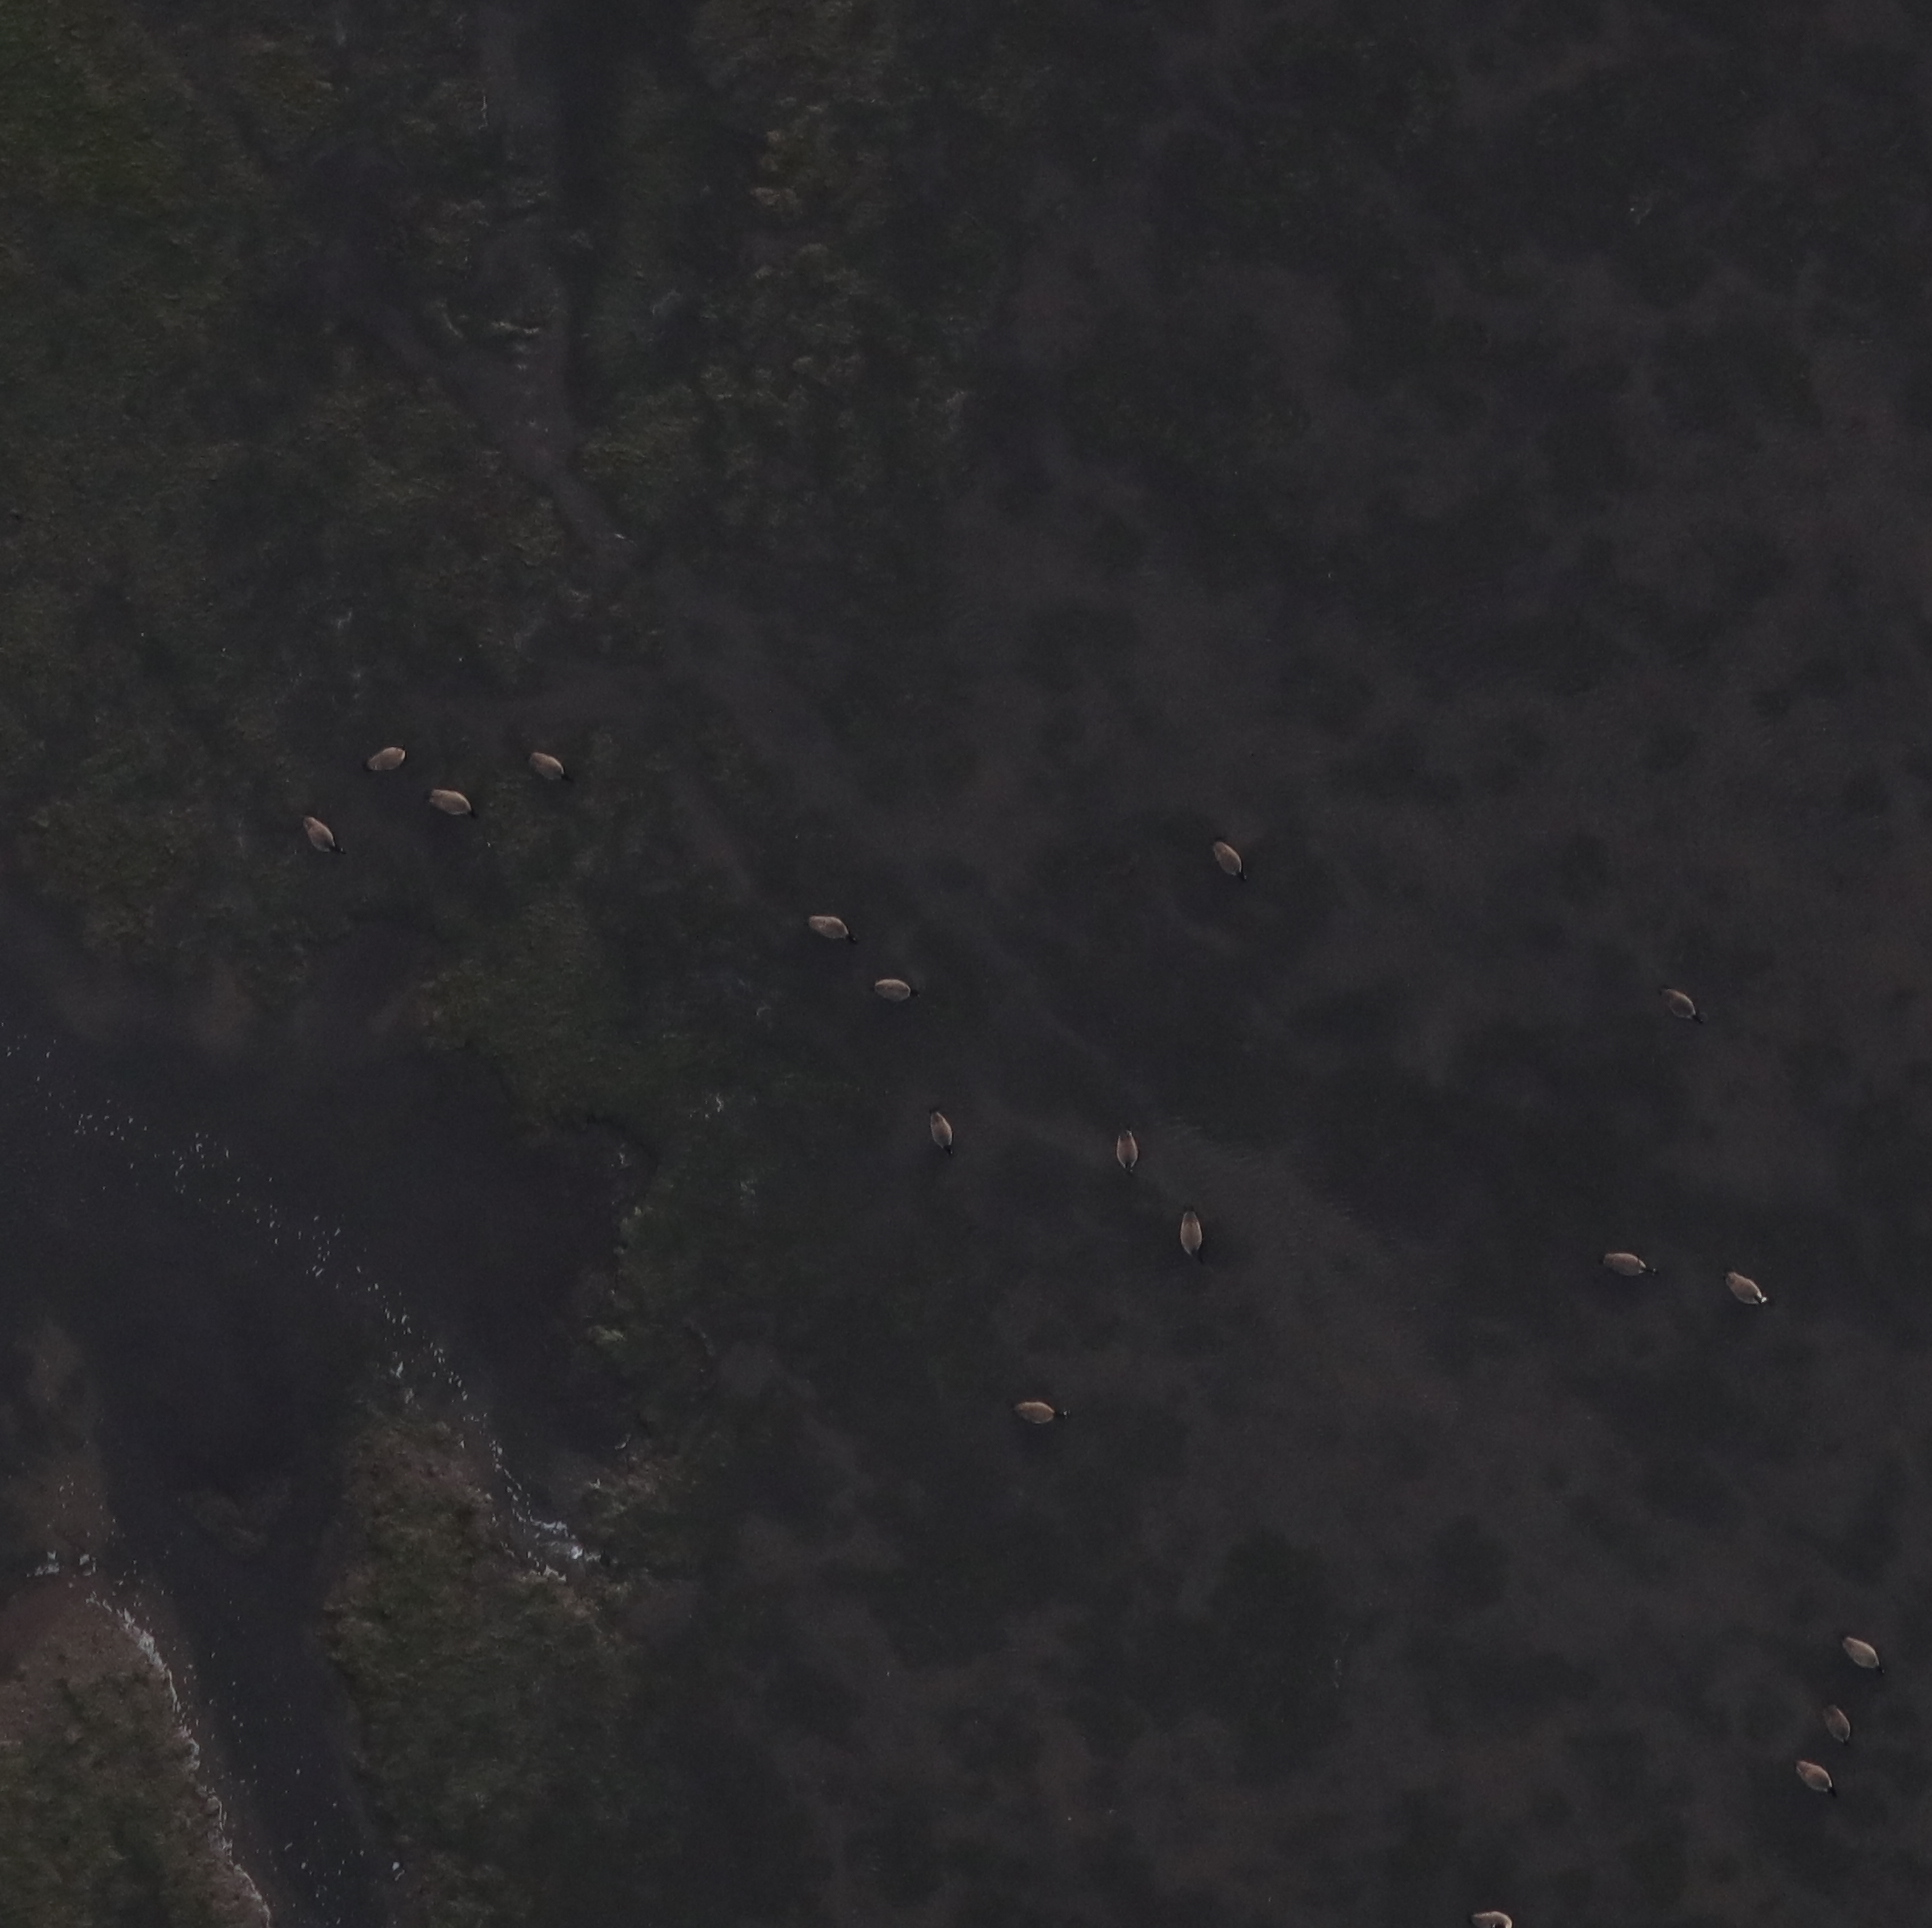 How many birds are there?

18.